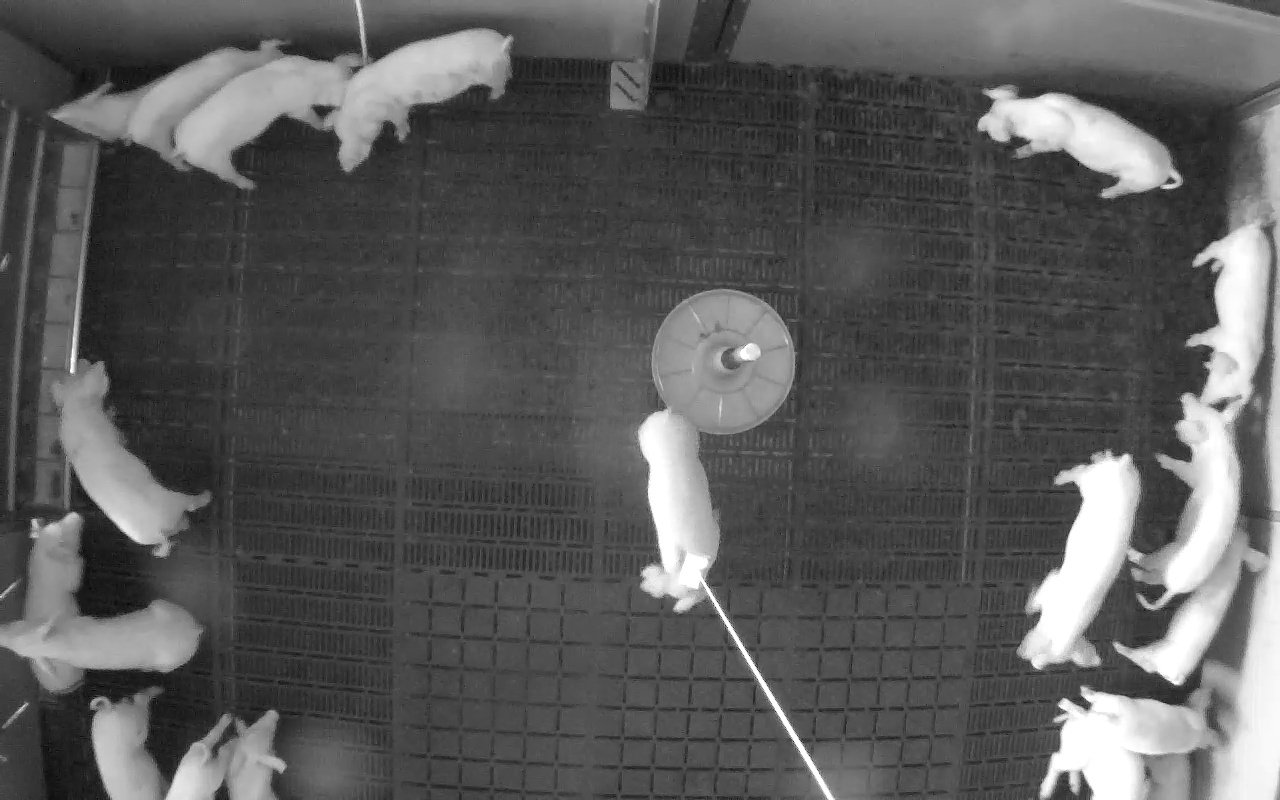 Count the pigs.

19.